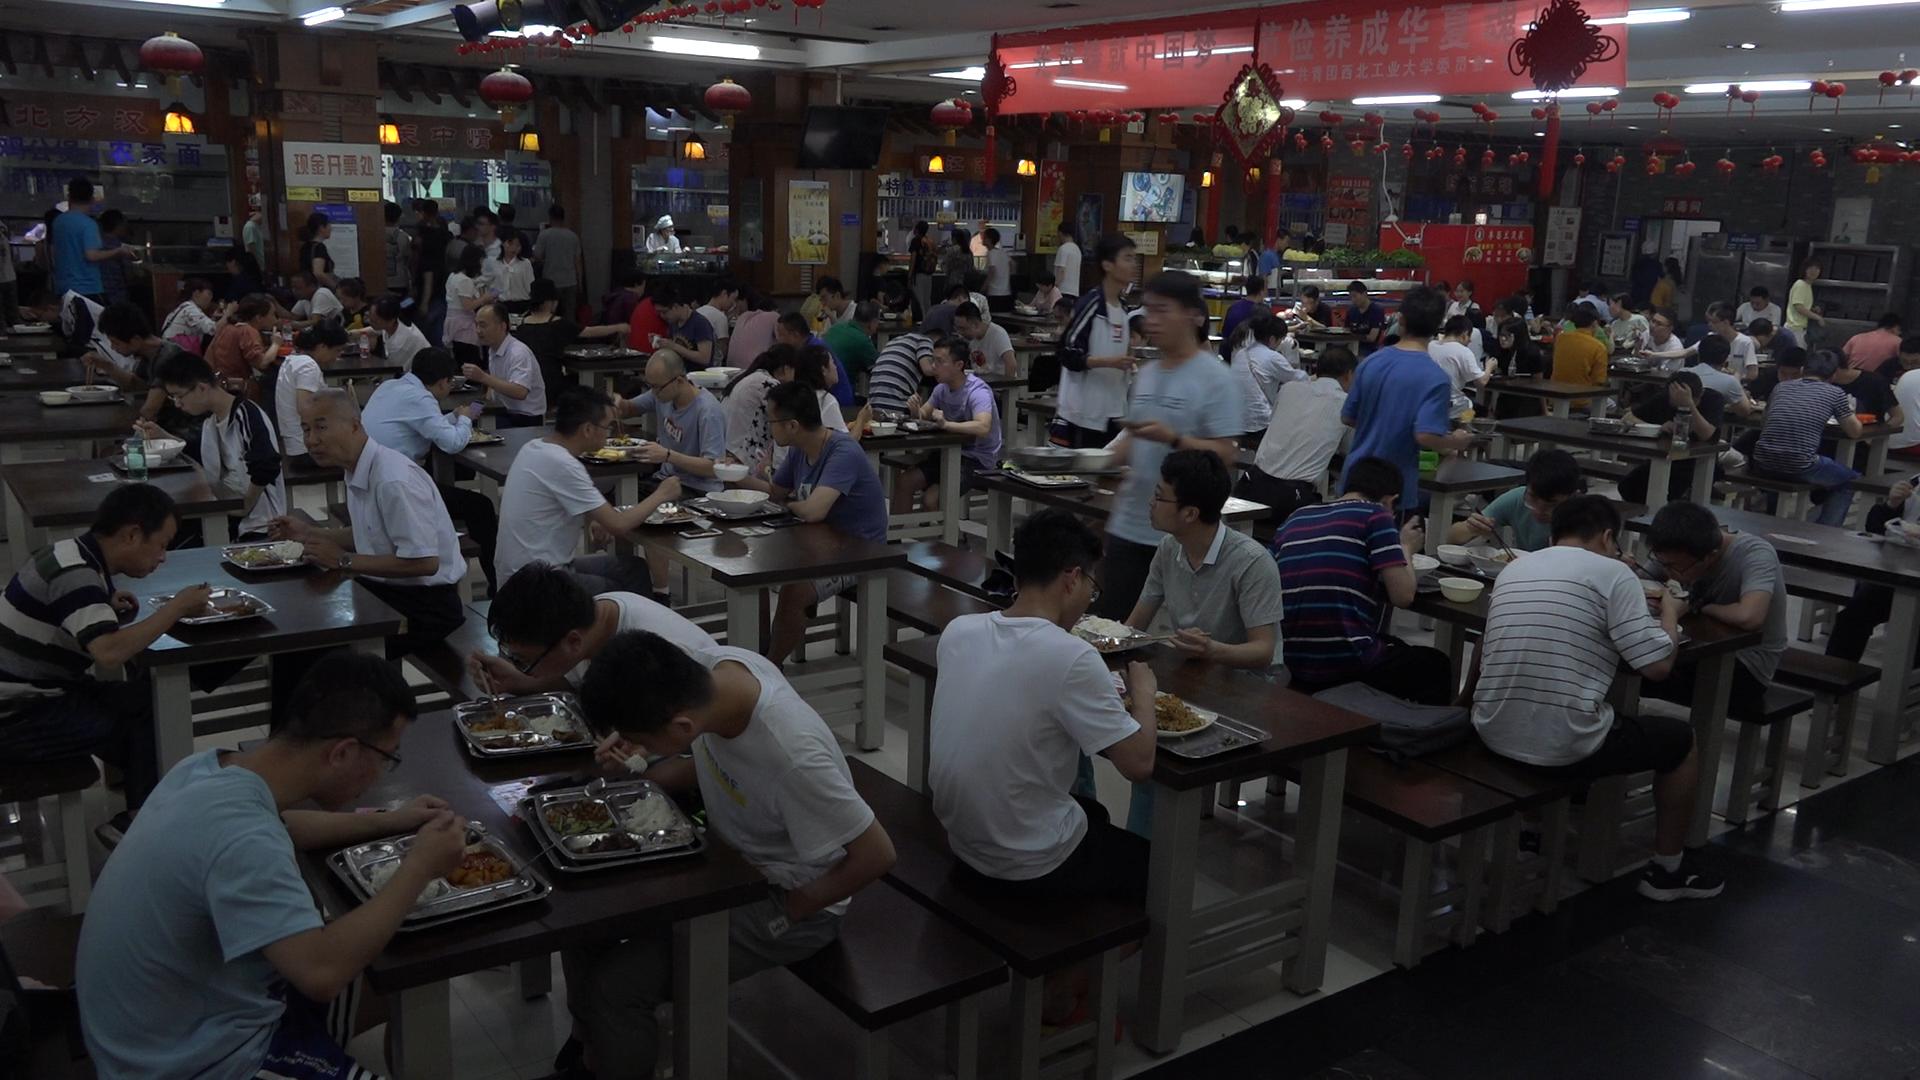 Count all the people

114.